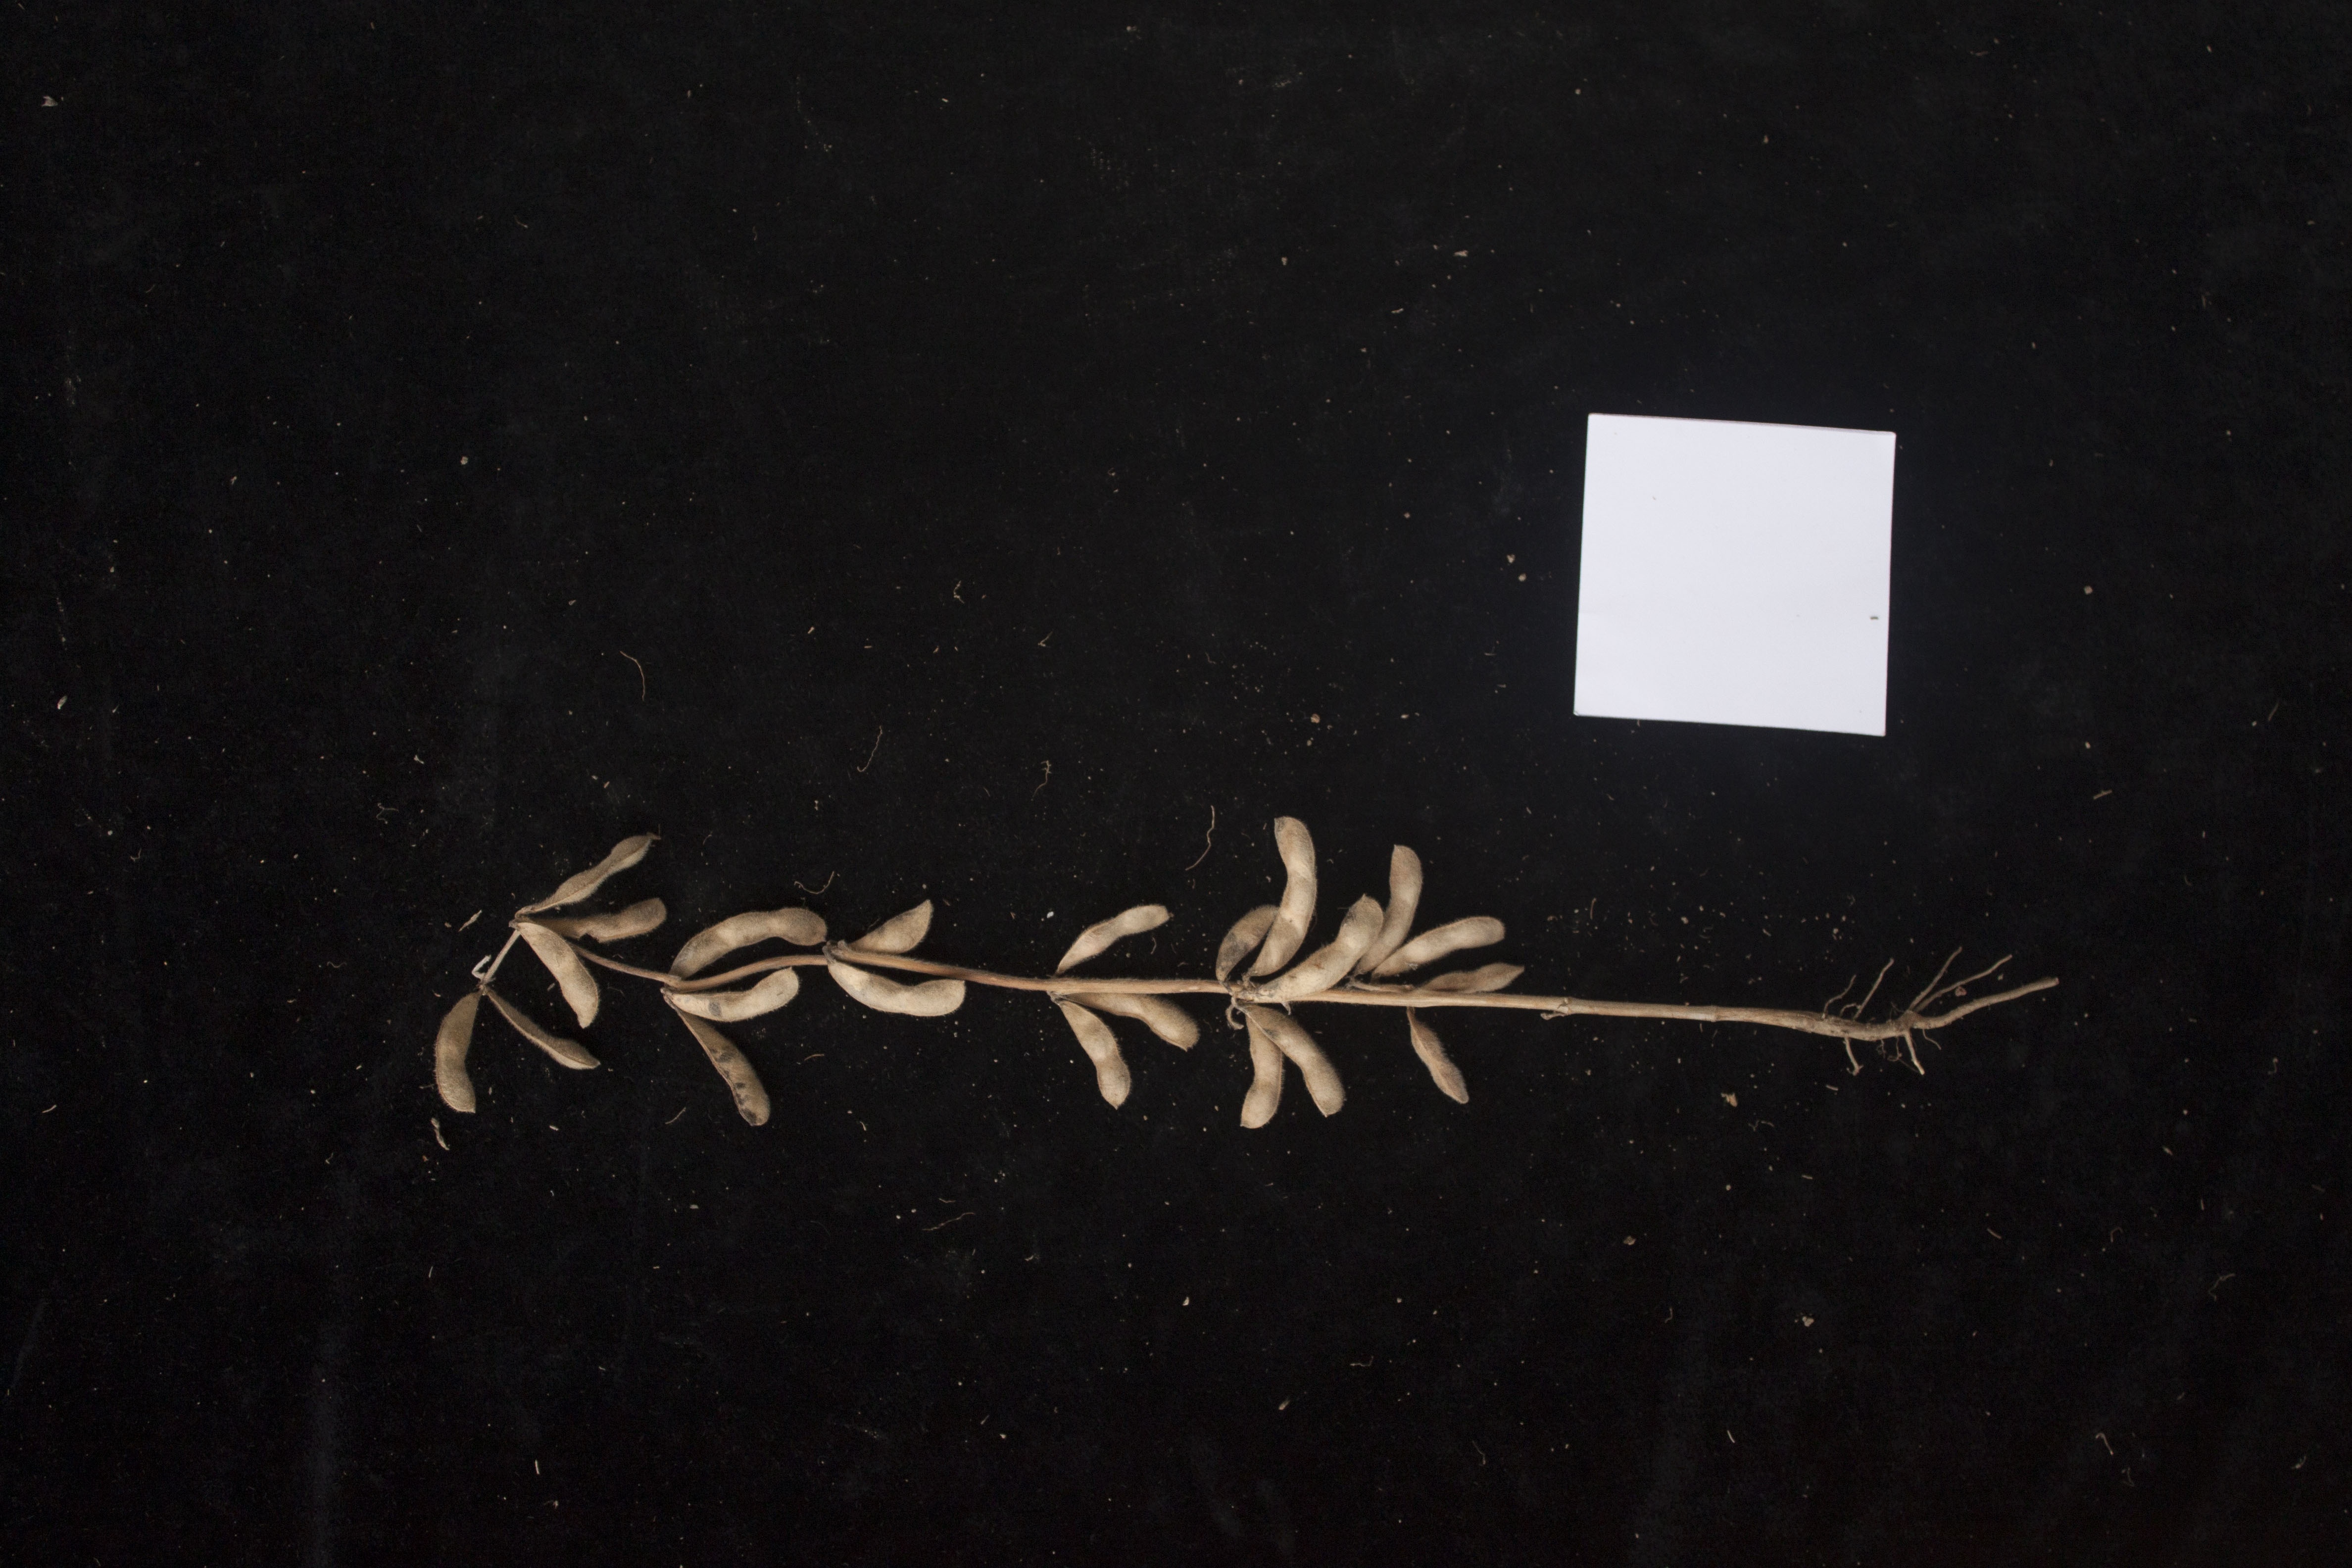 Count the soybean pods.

22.